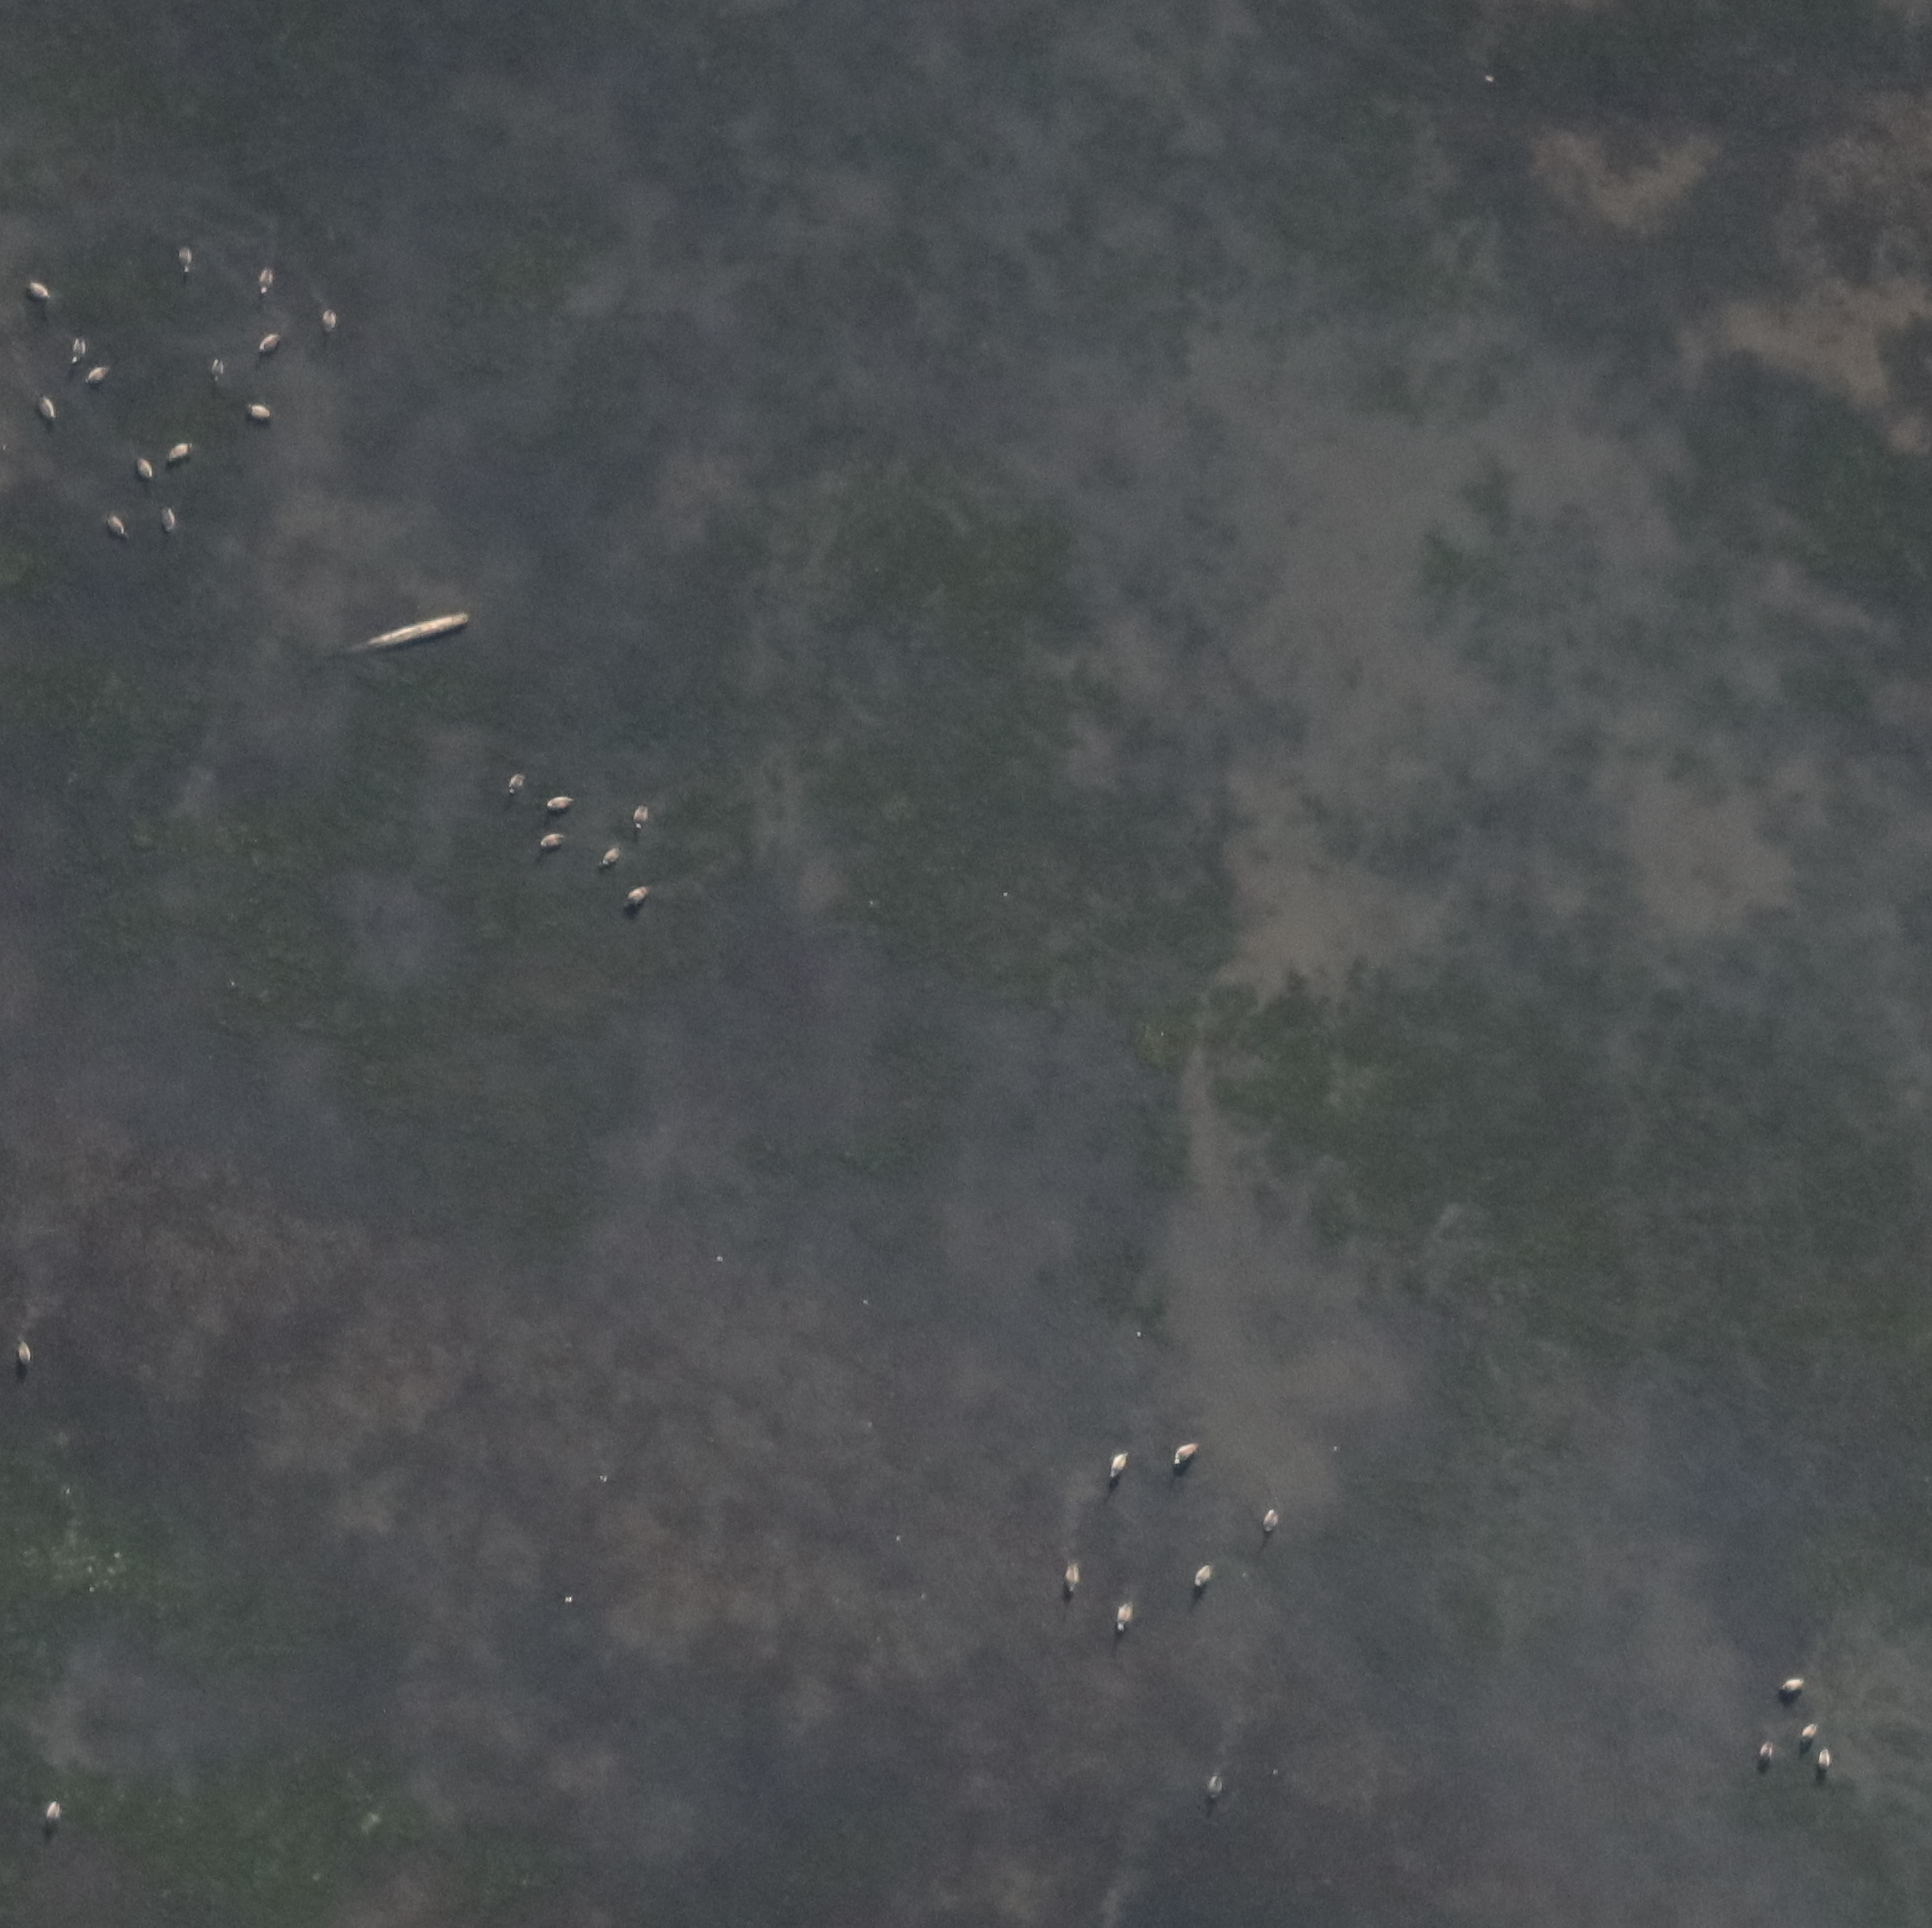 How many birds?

33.